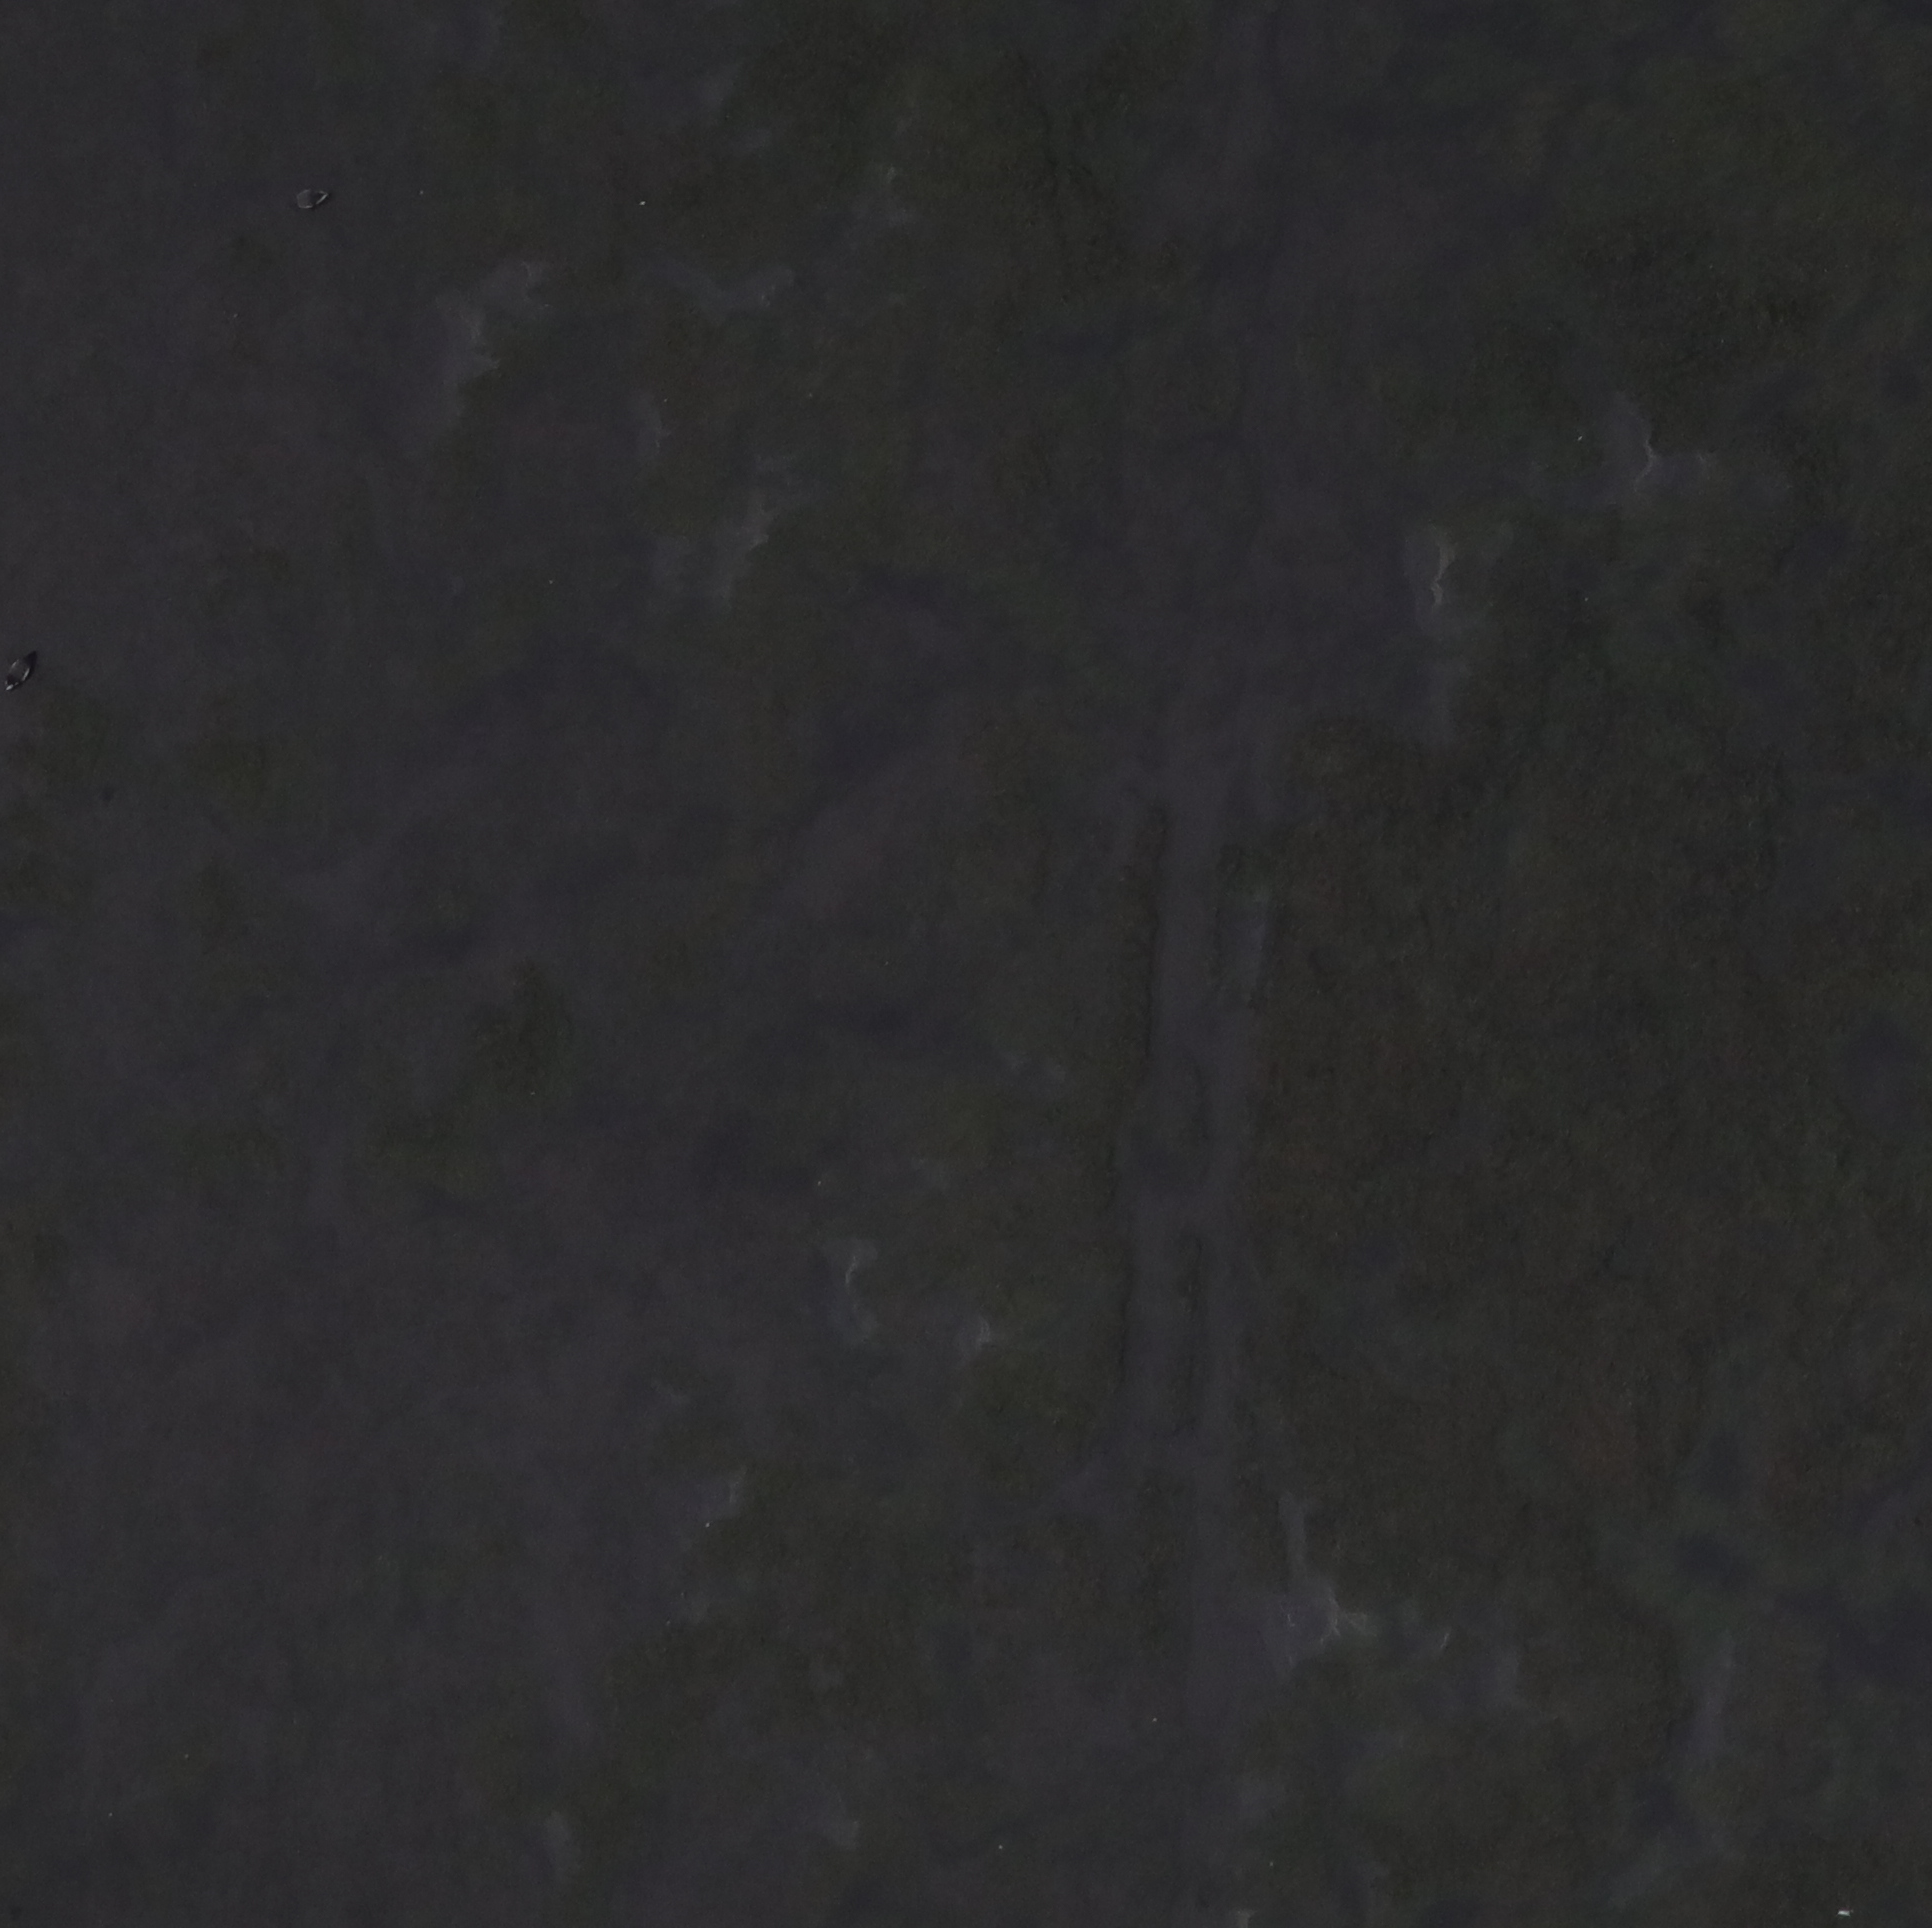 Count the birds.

2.